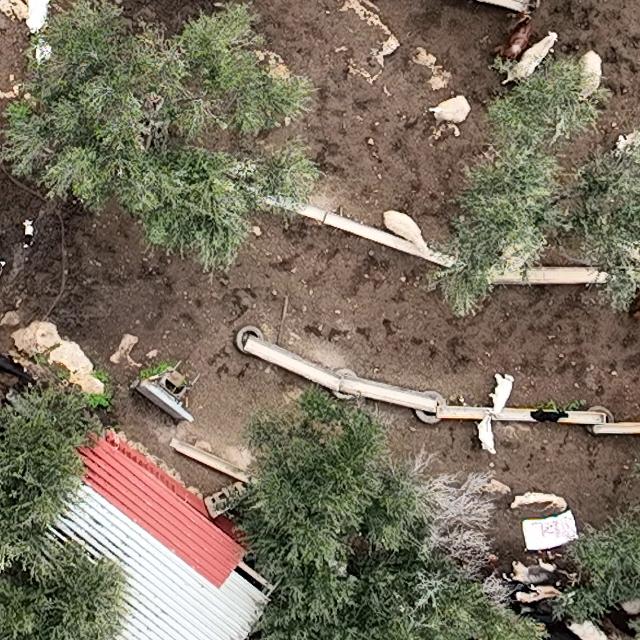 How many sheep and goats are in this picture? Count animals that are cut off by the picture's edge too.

20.